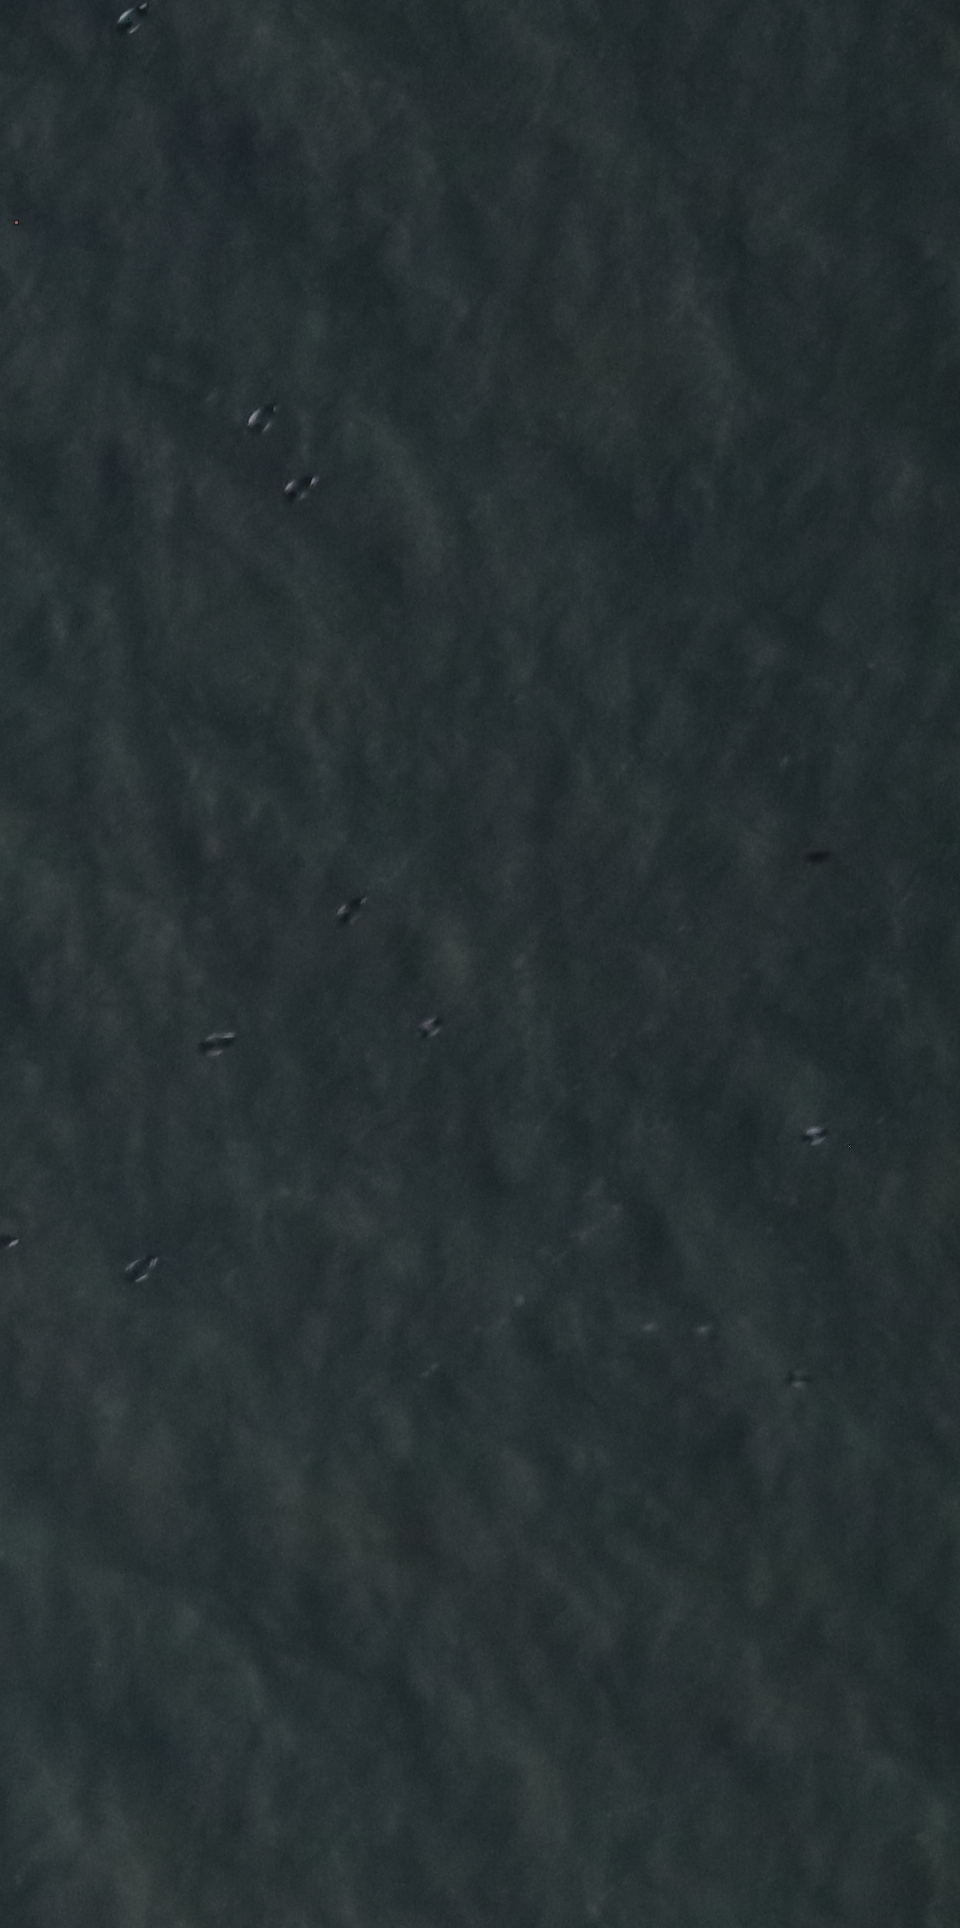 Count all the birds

11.